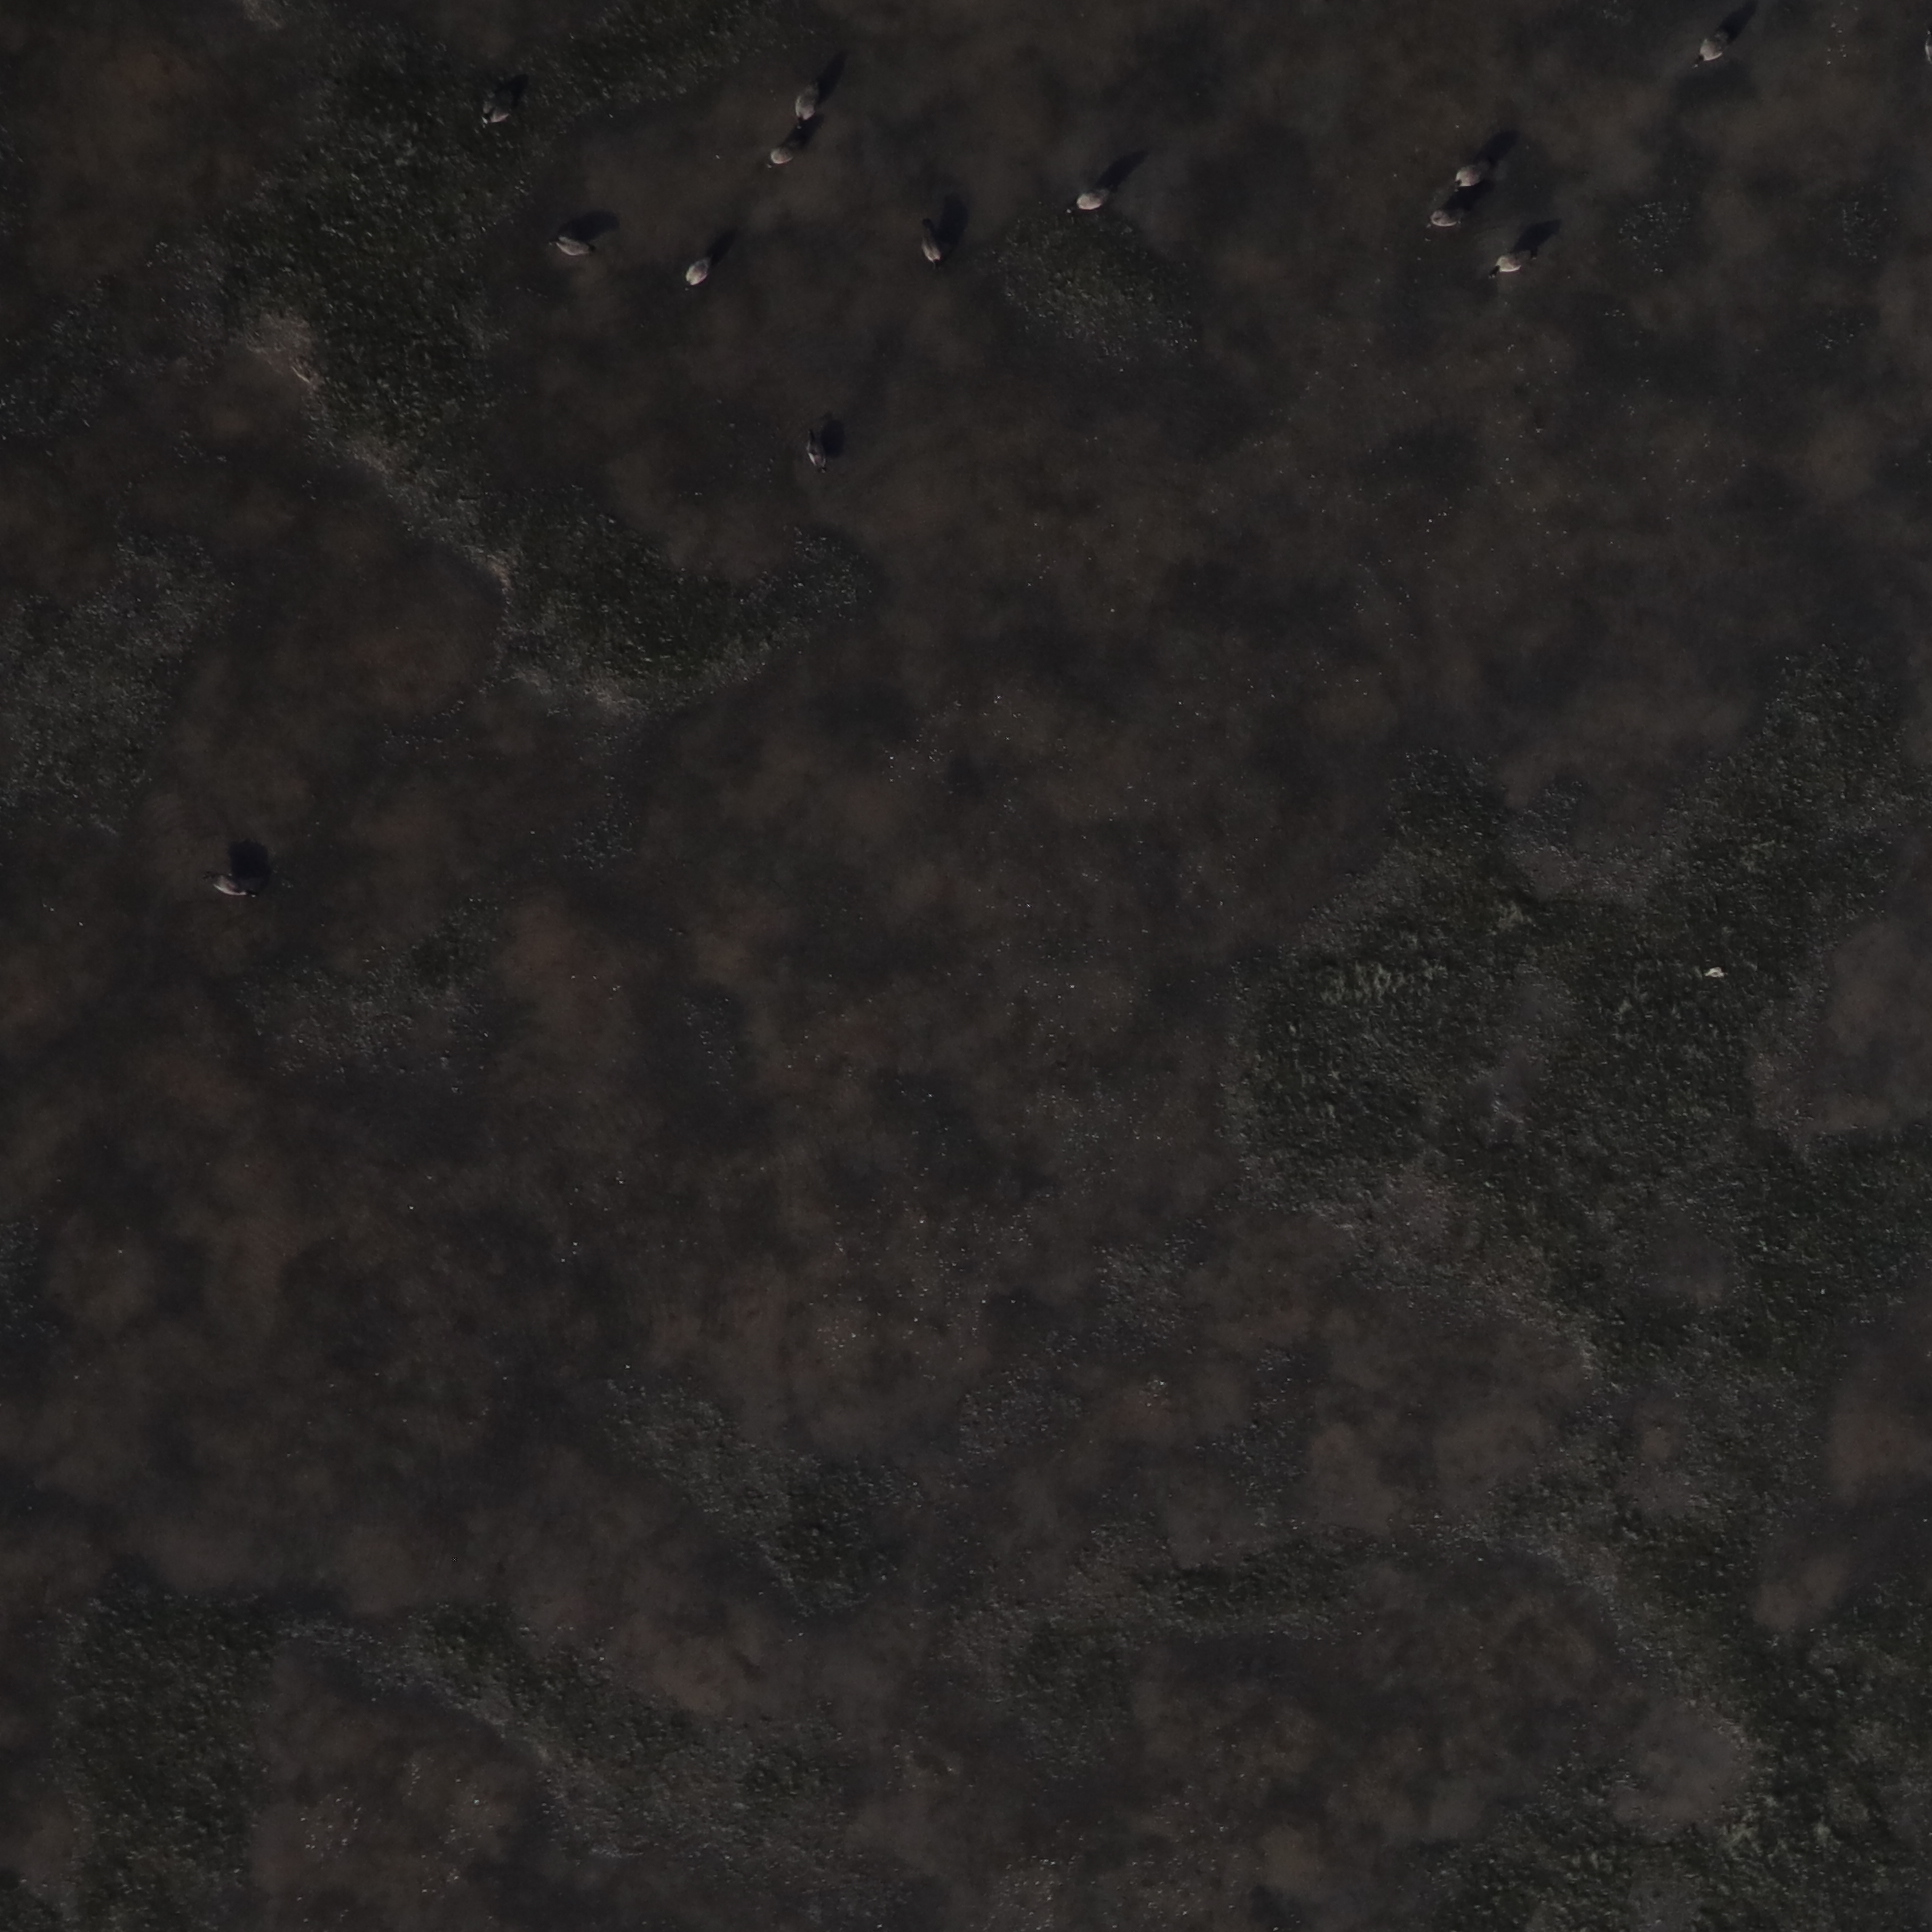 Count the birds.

14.